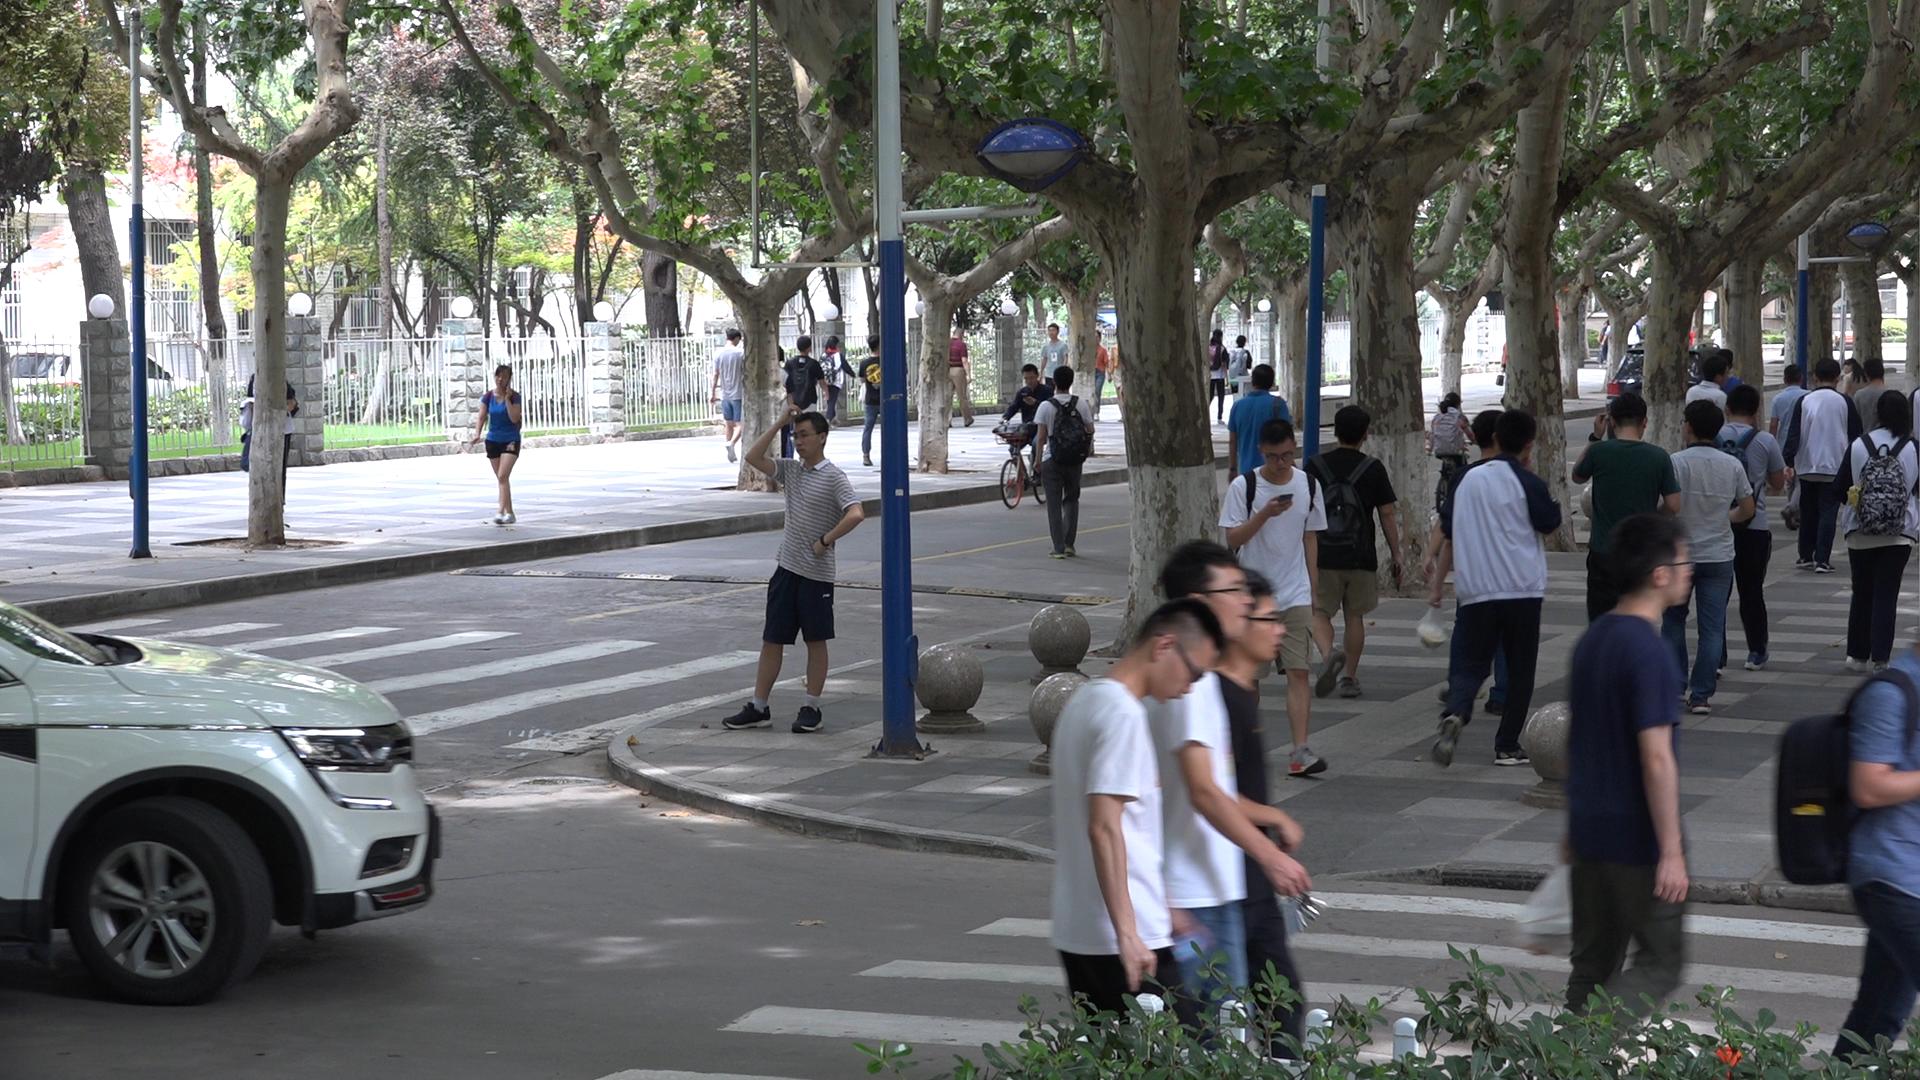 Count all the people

34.